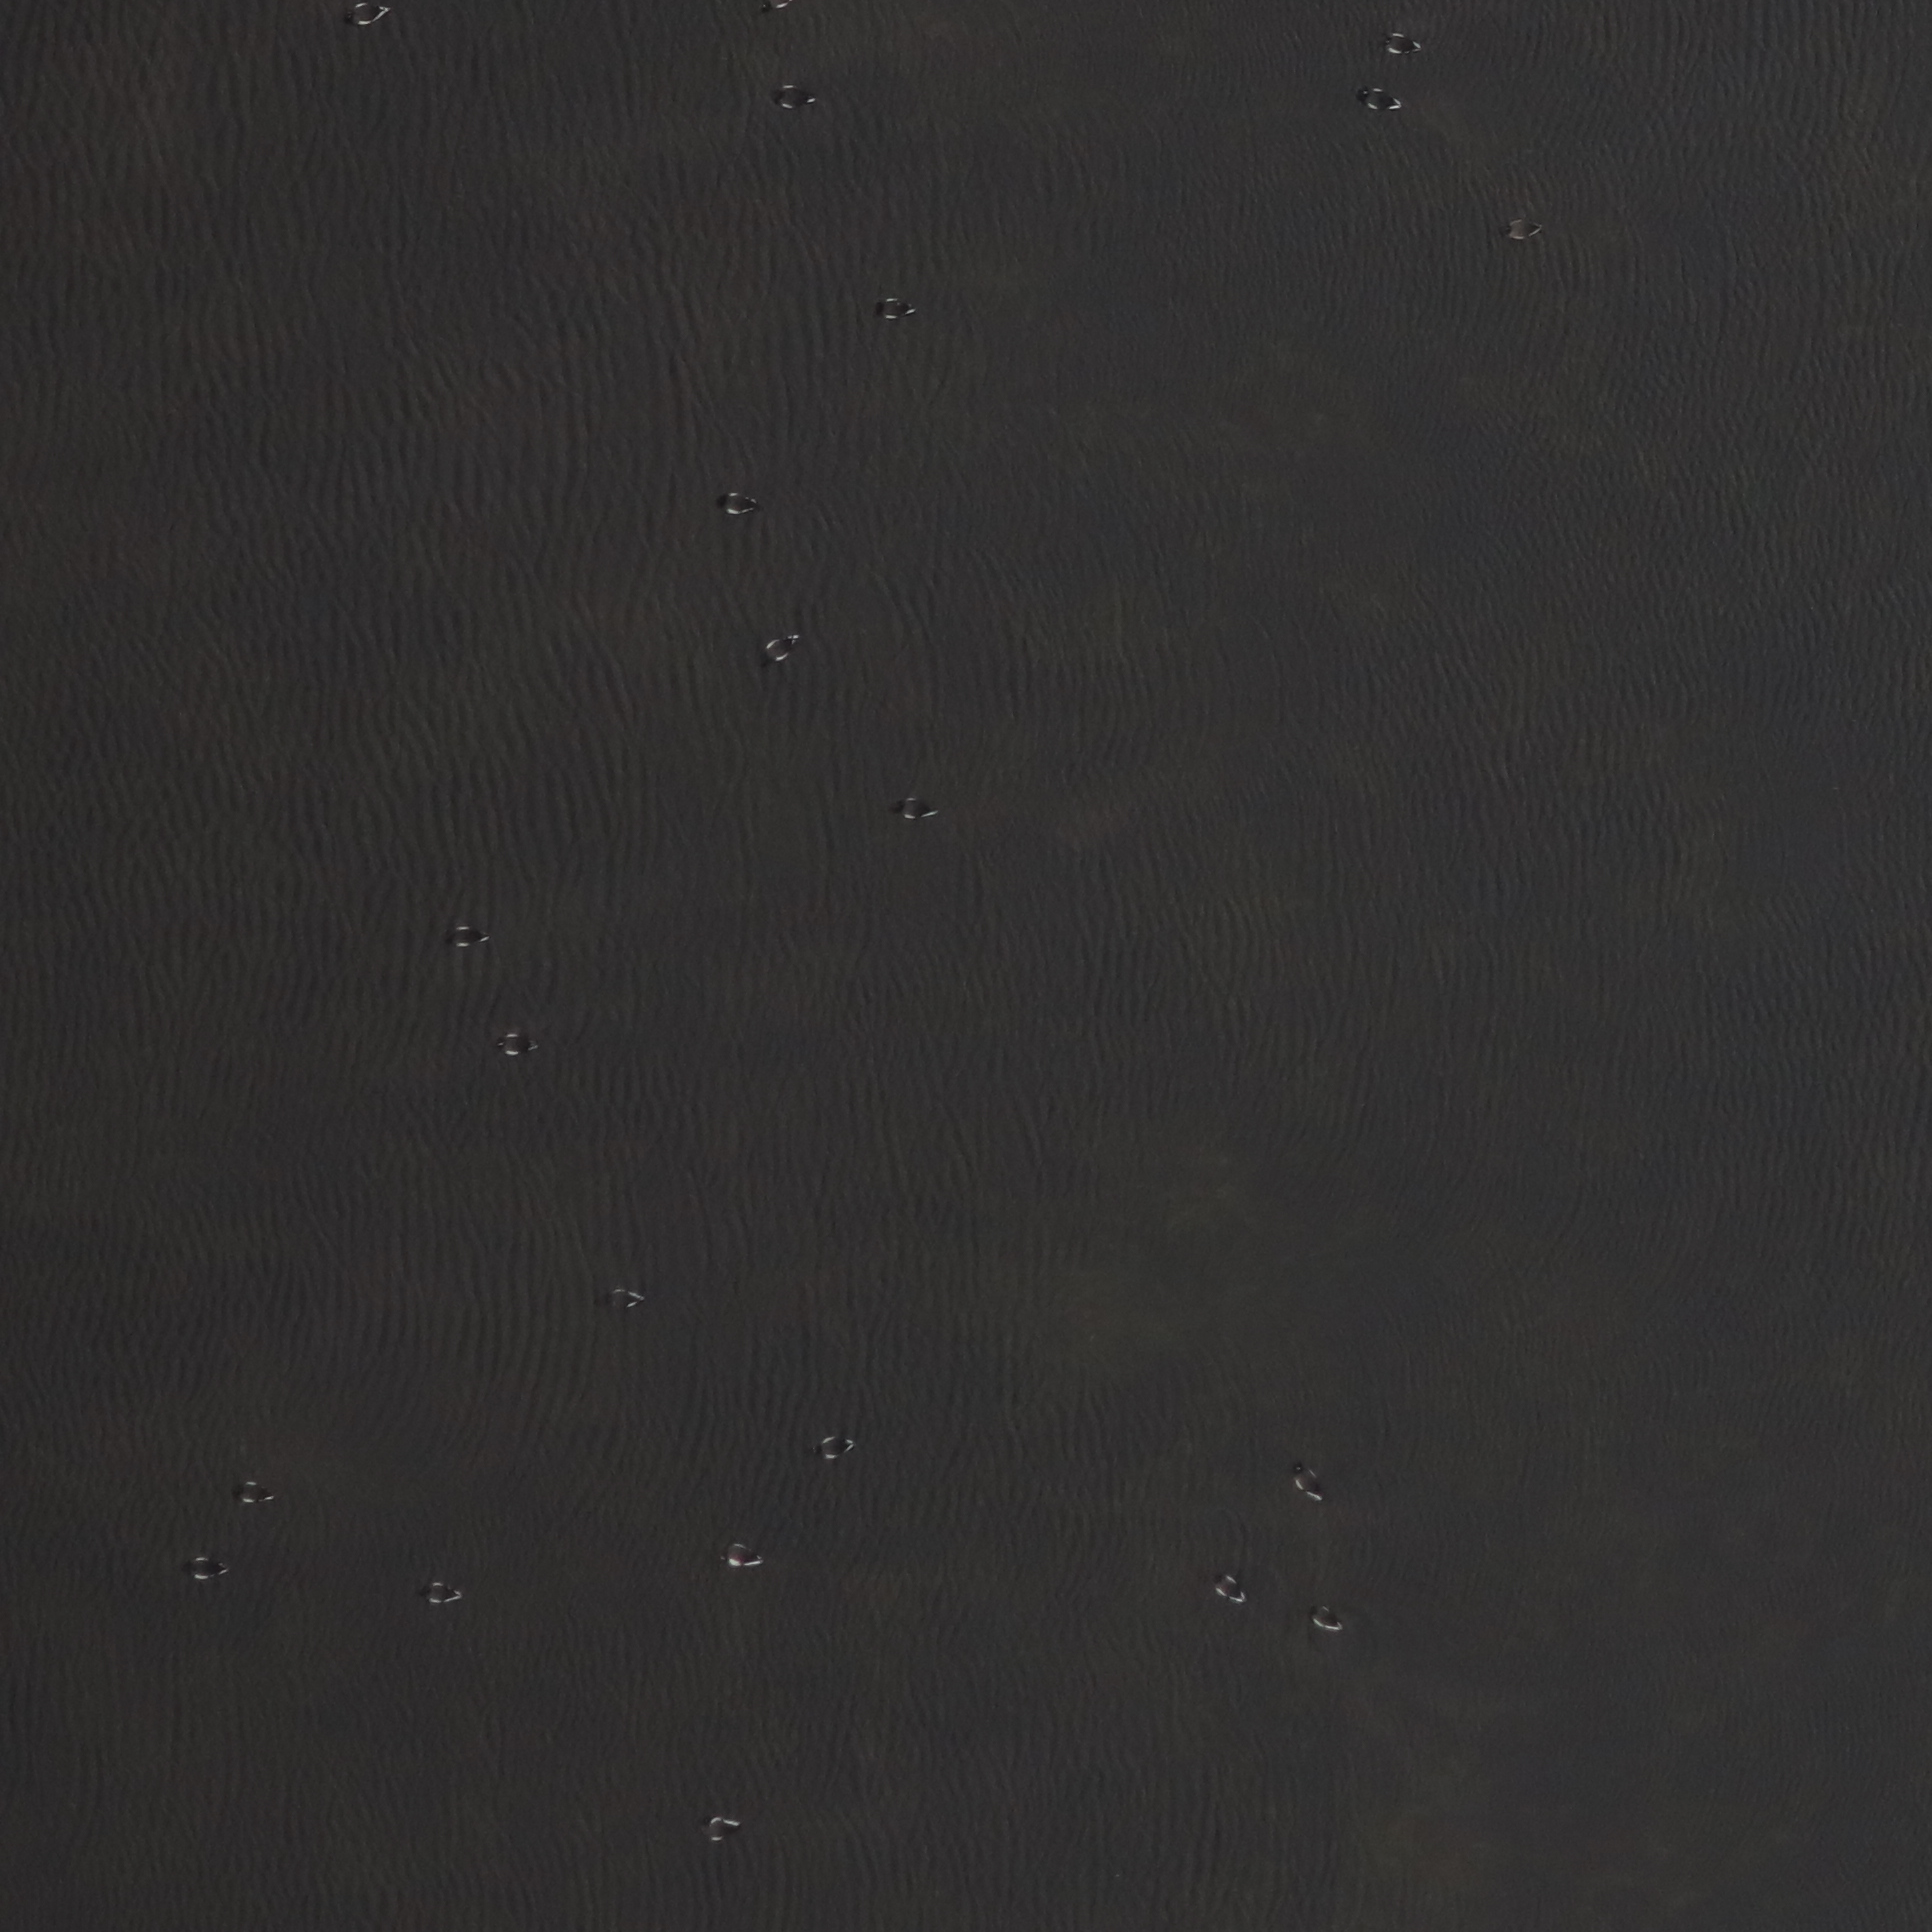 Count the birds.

21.